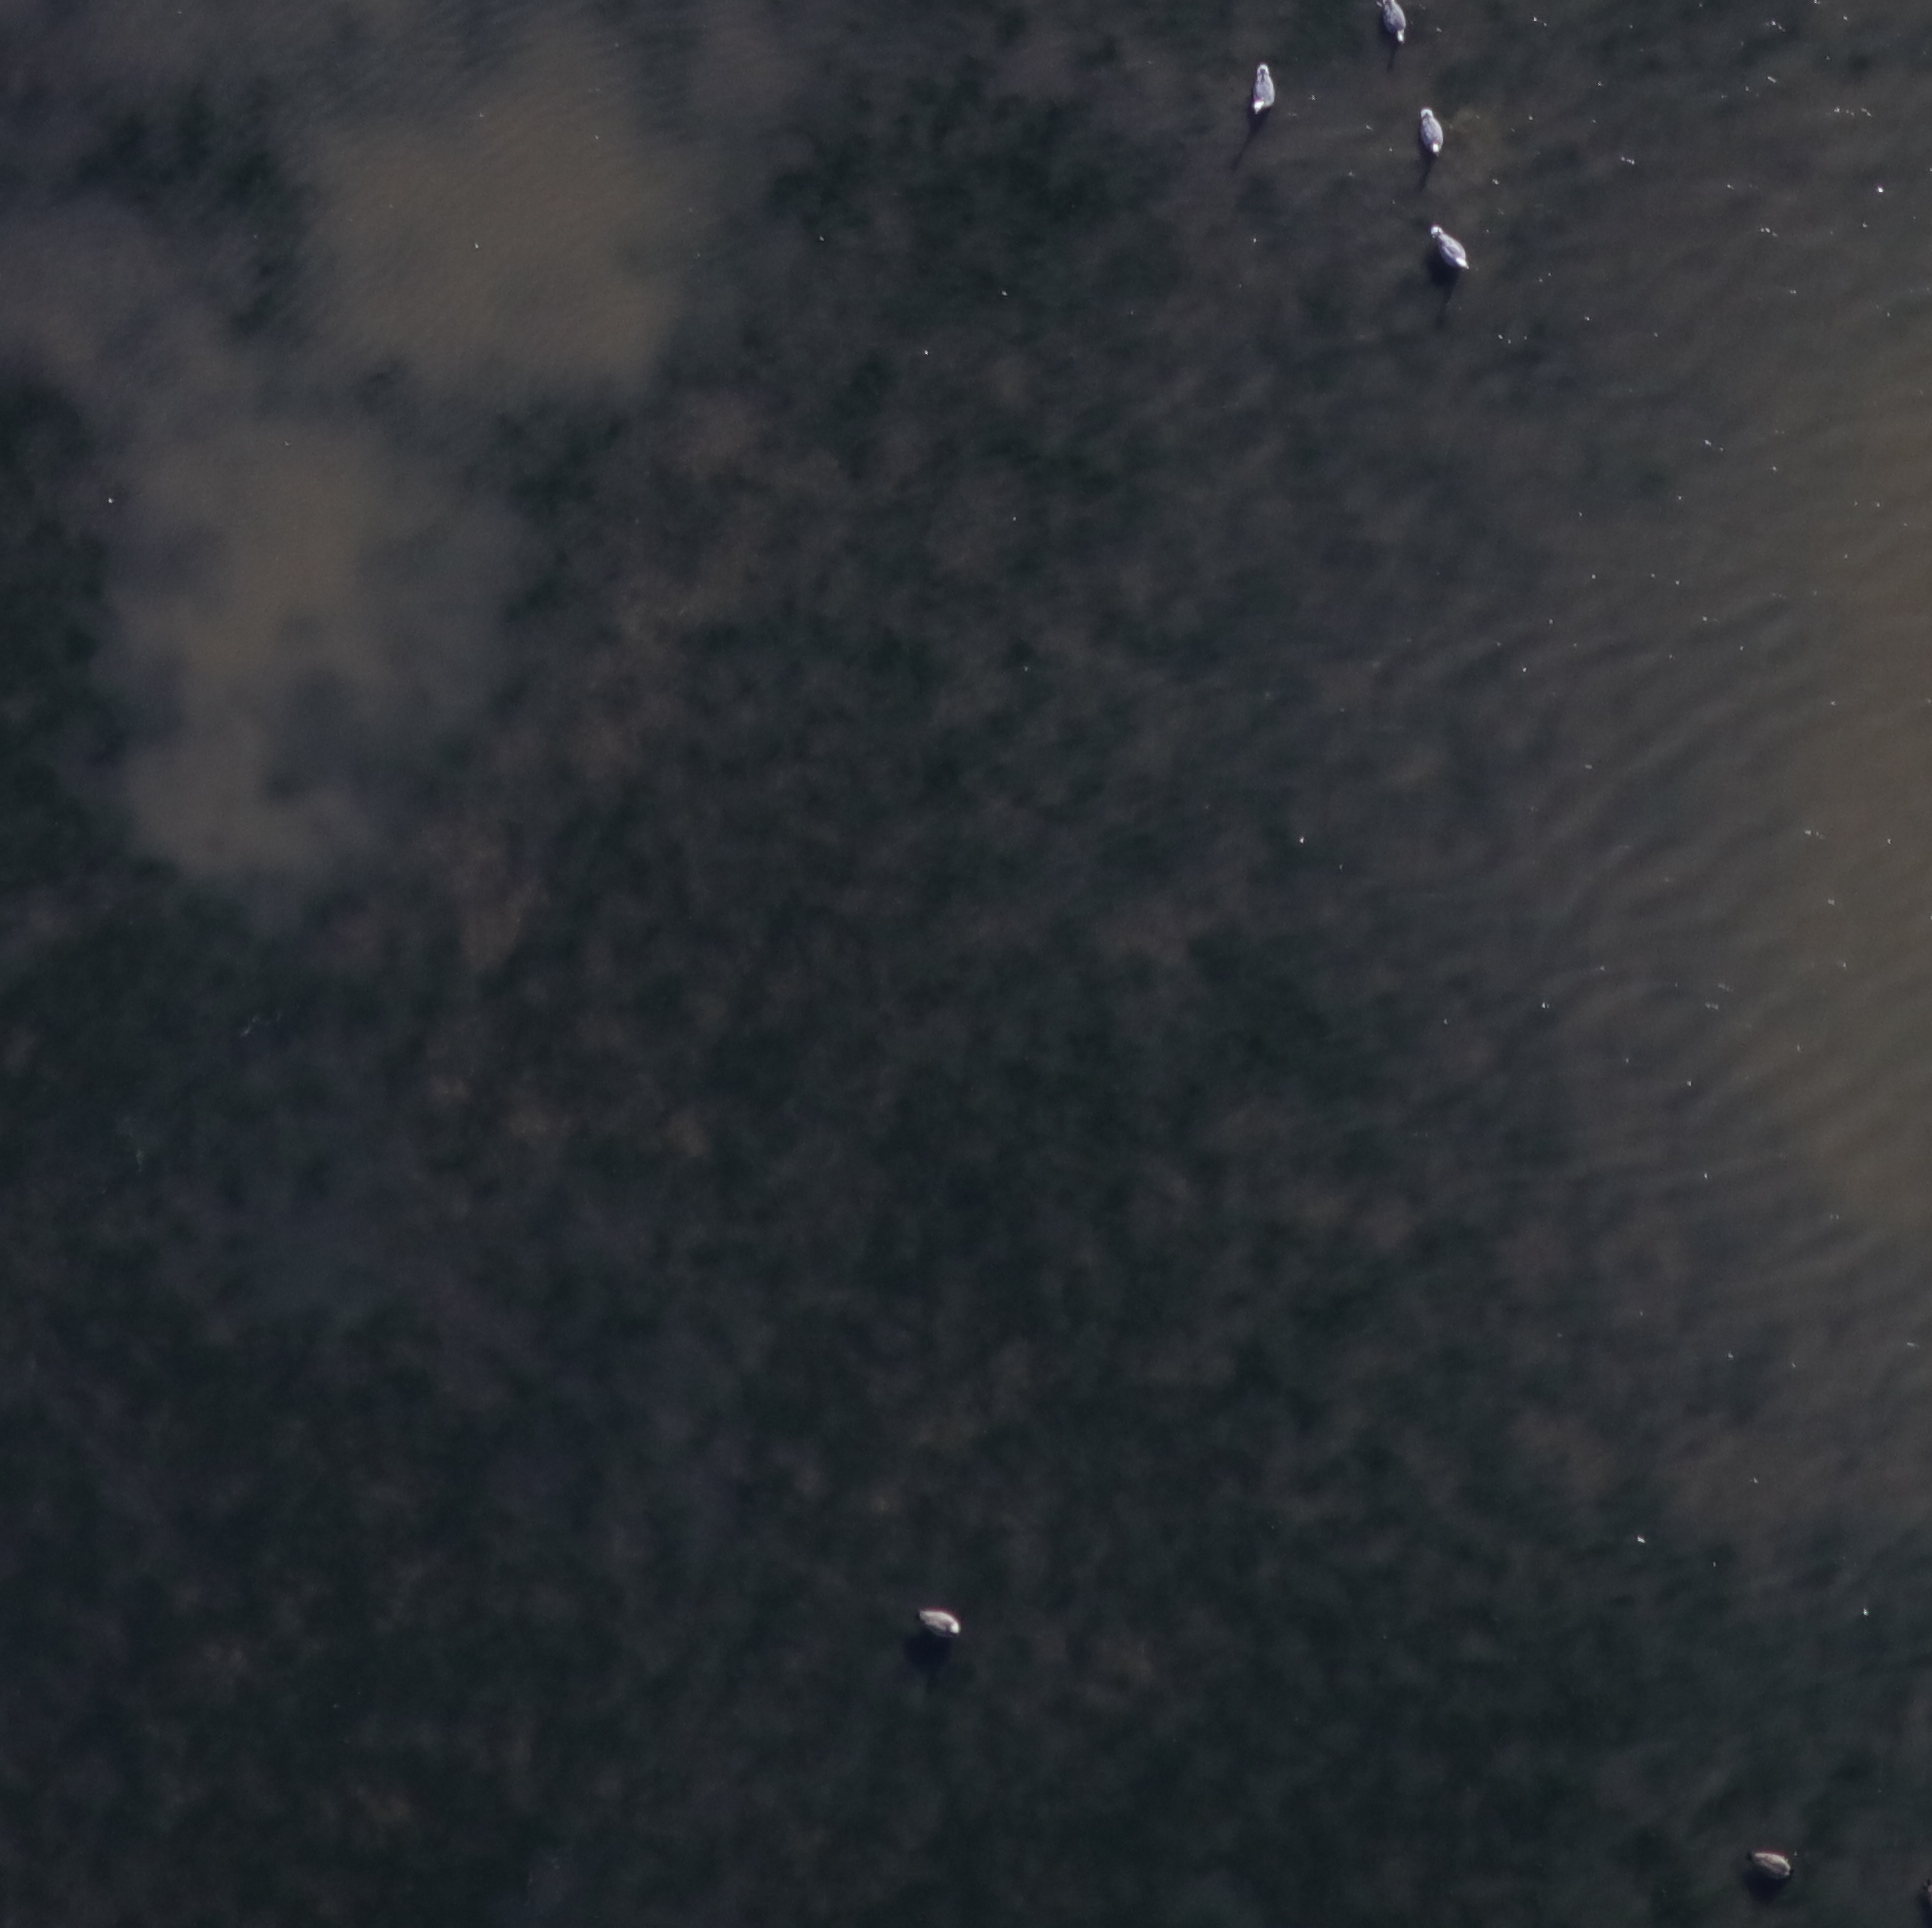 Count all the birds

6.